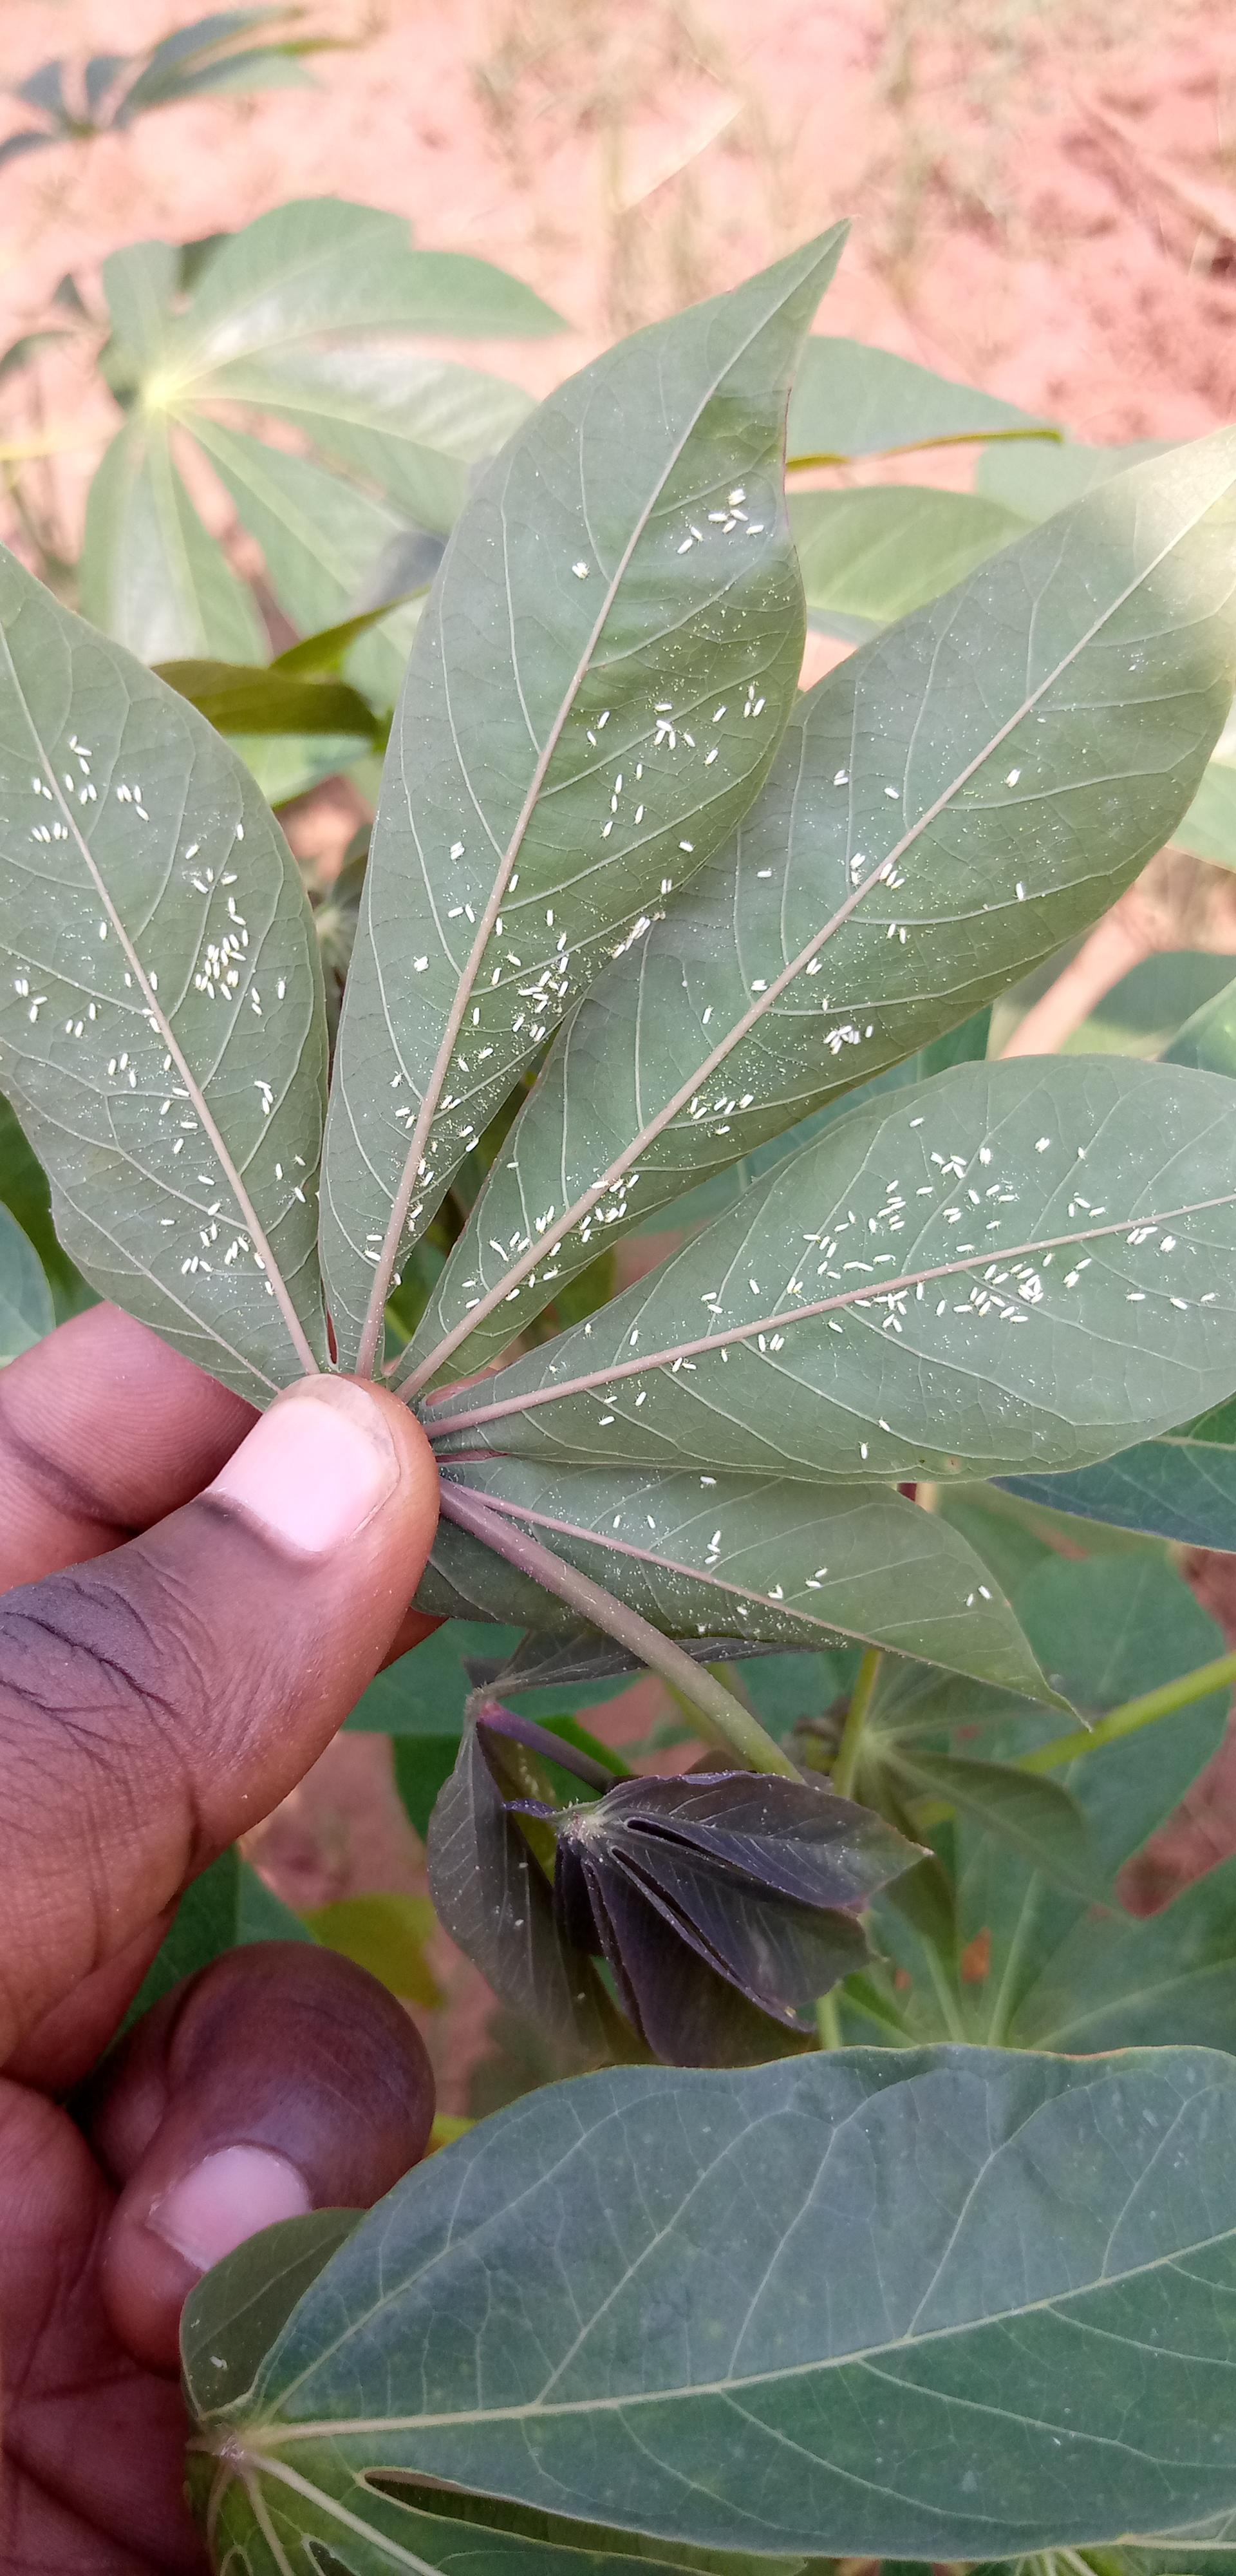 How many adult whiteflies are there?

319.